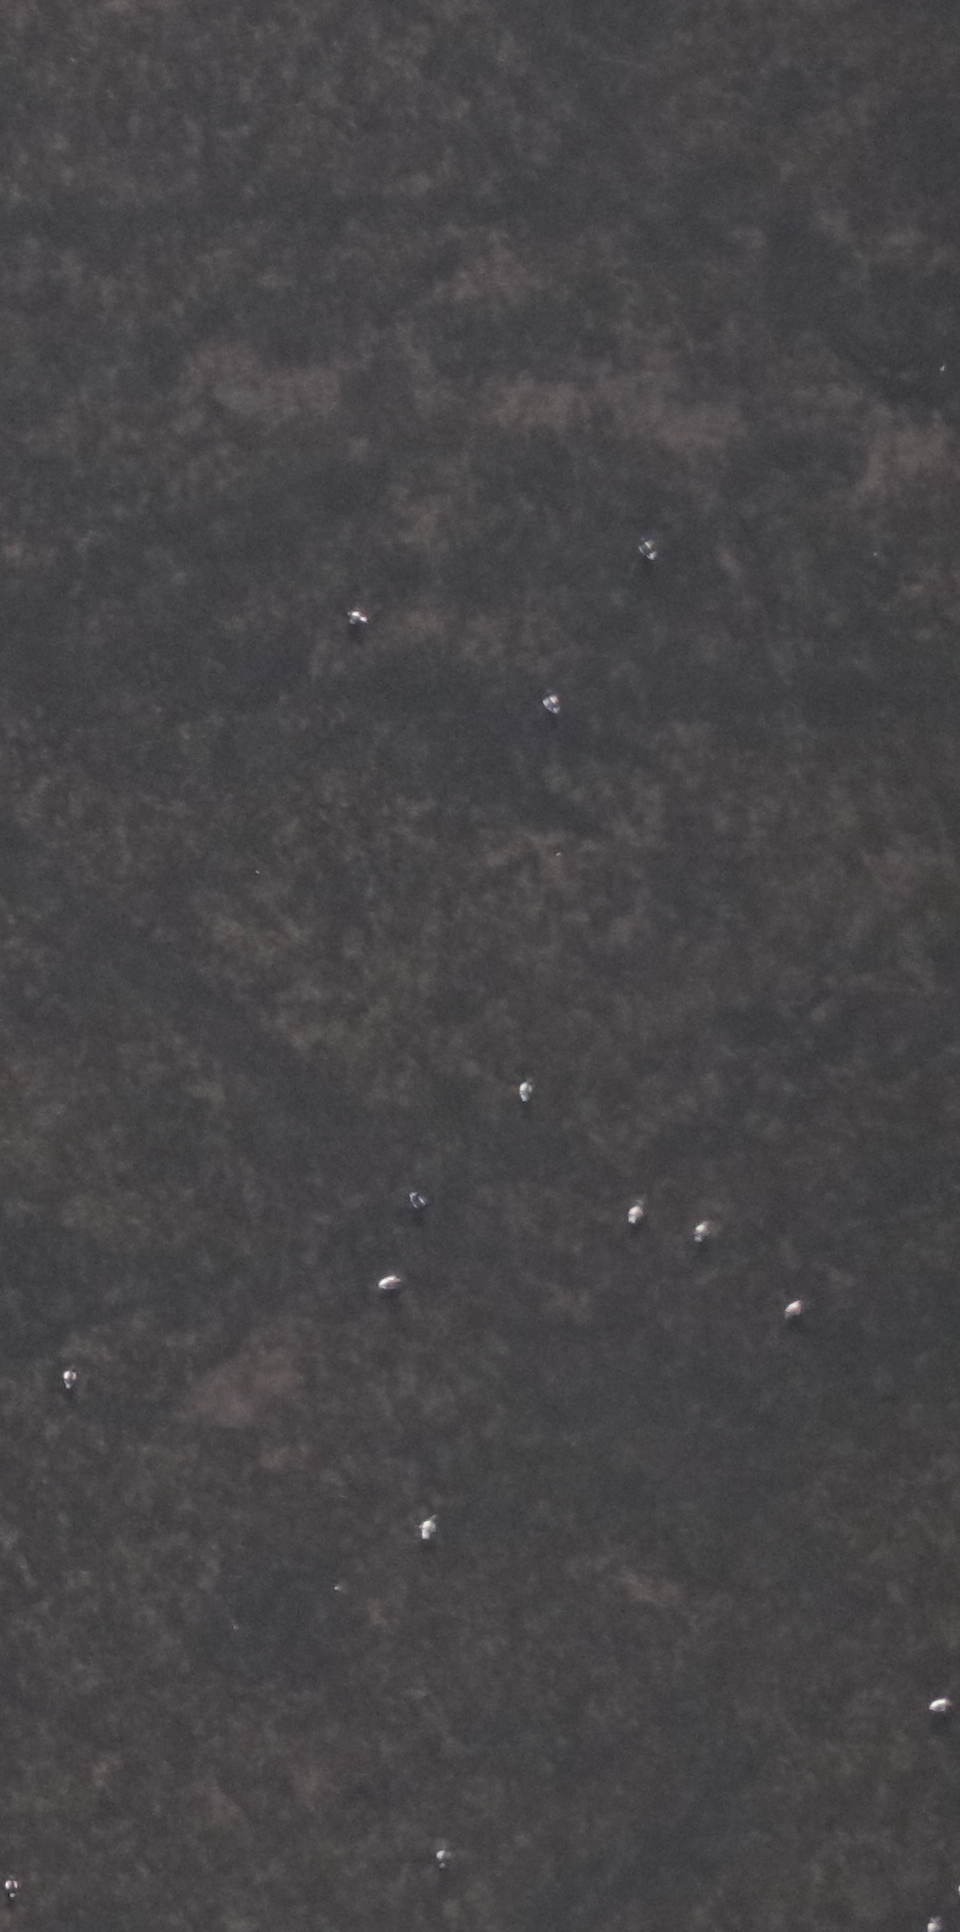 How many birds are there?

15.